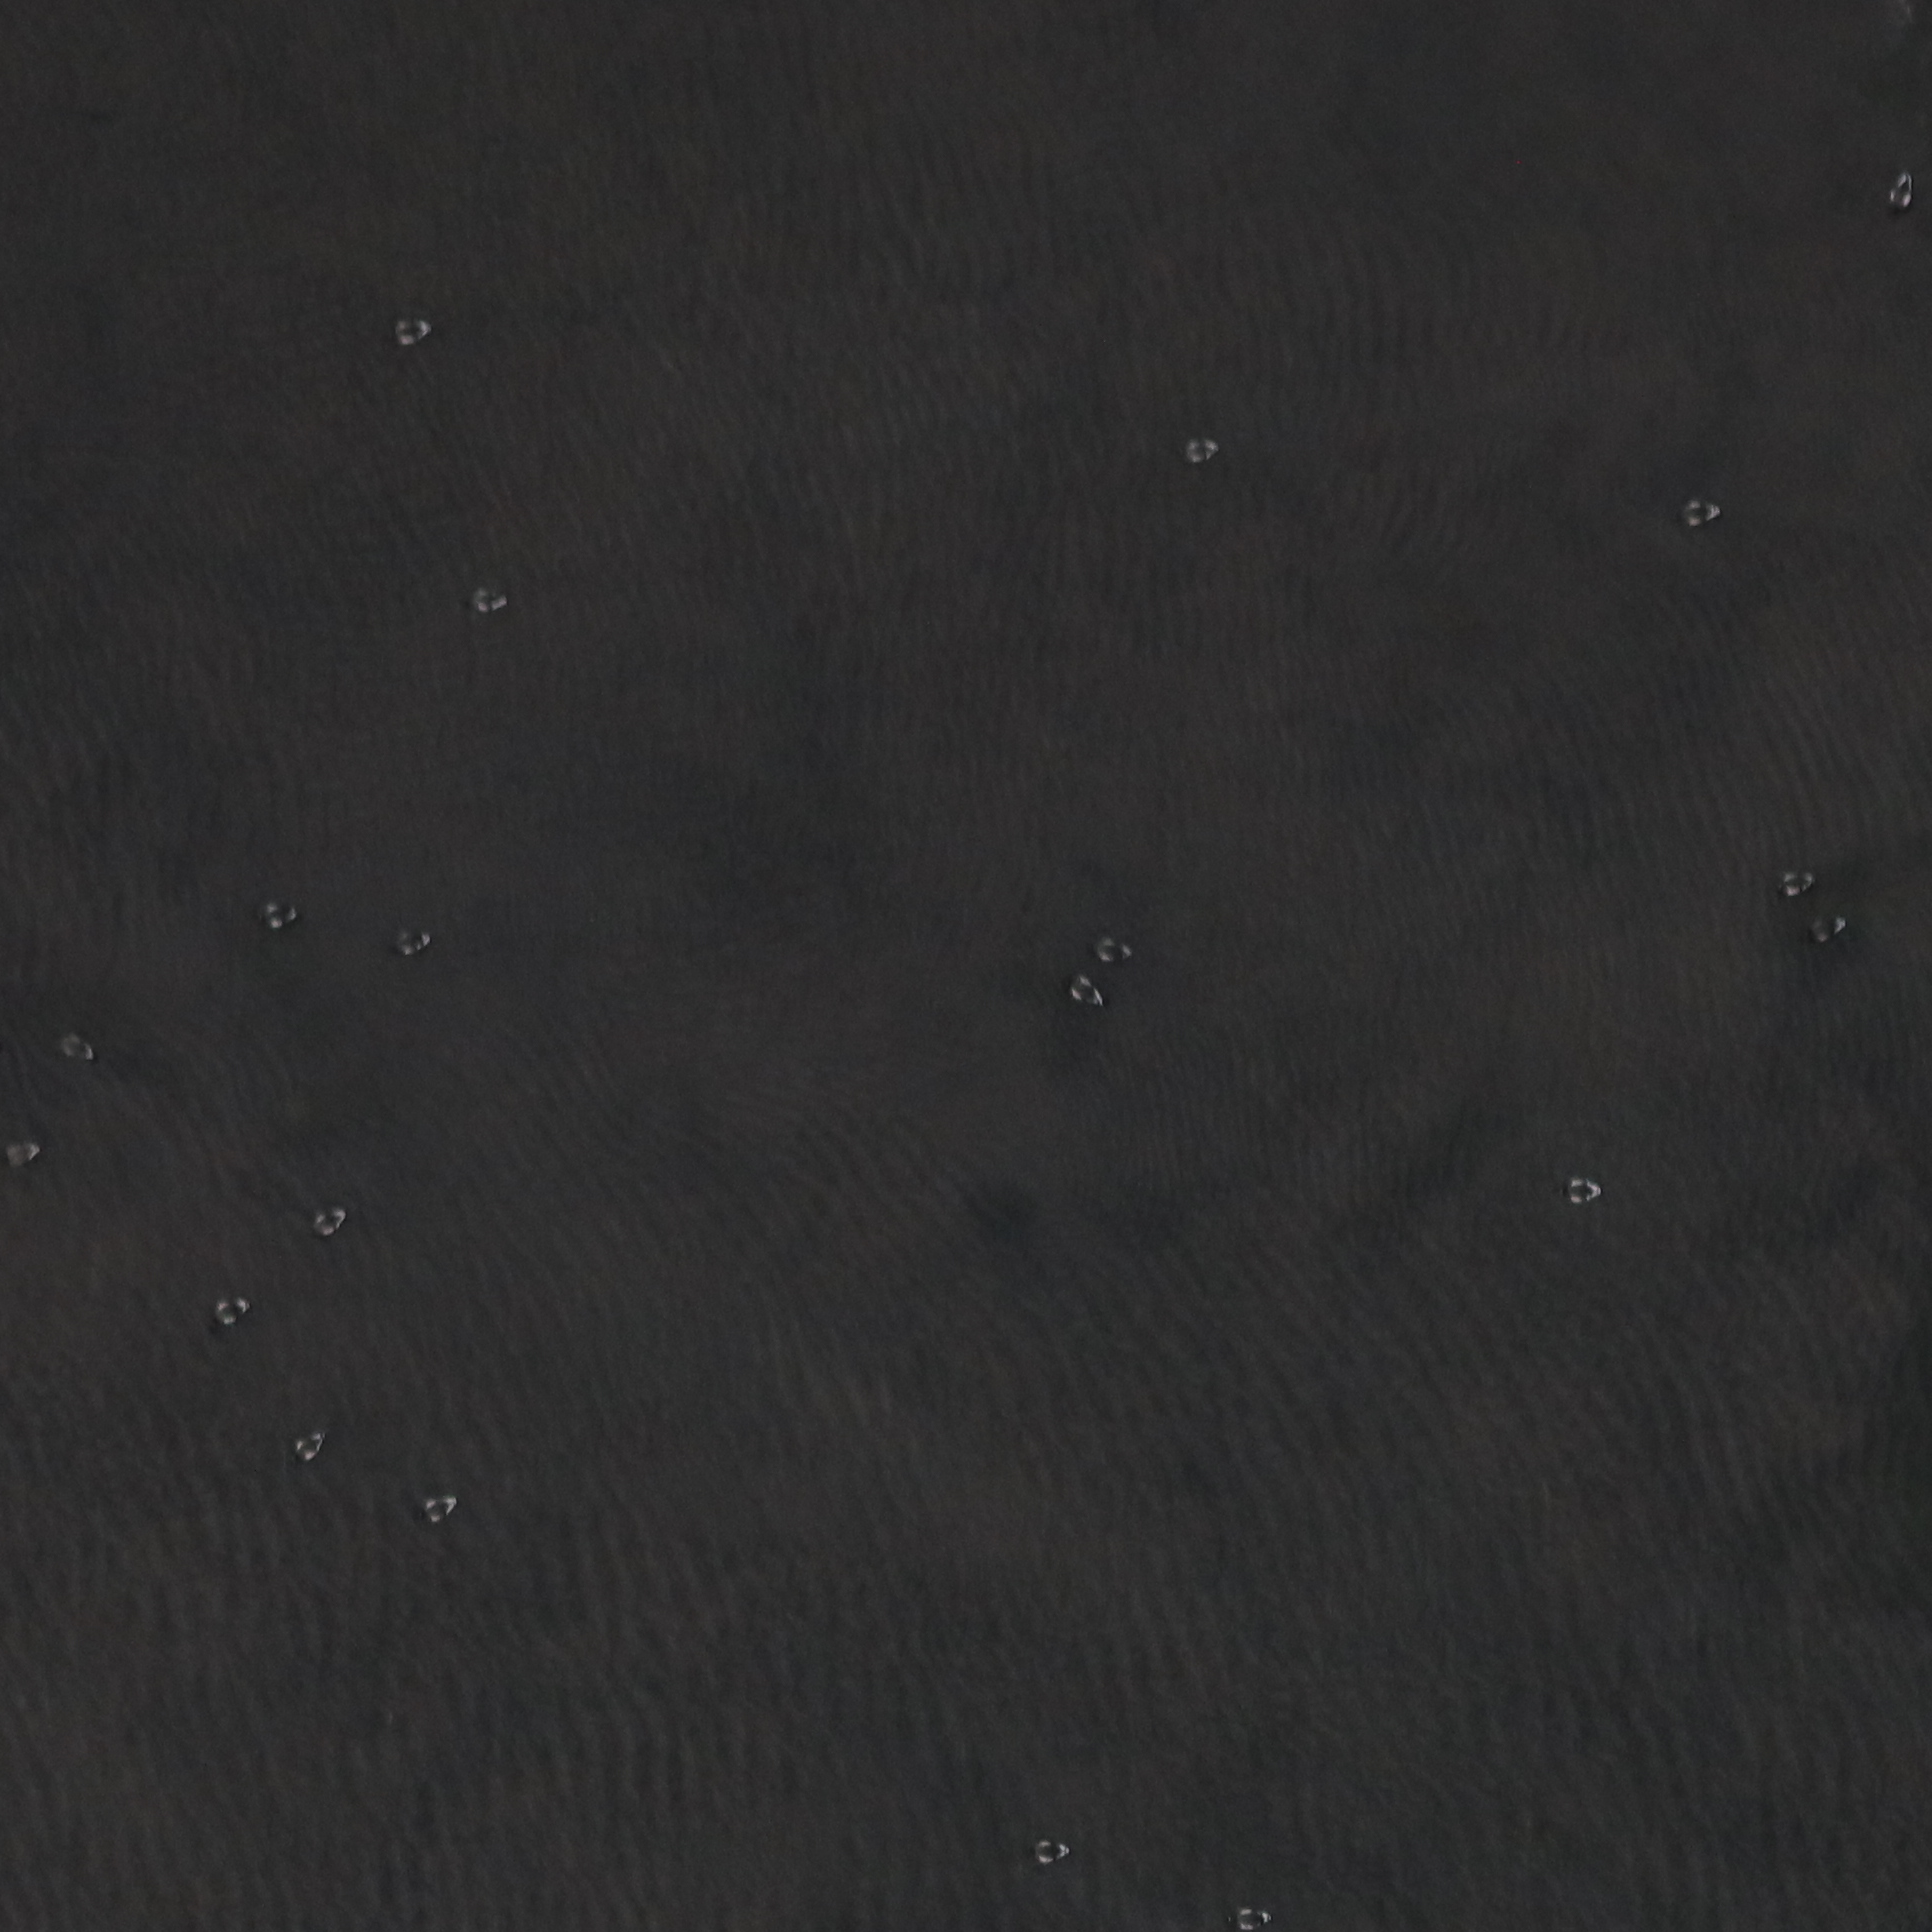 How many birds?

20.